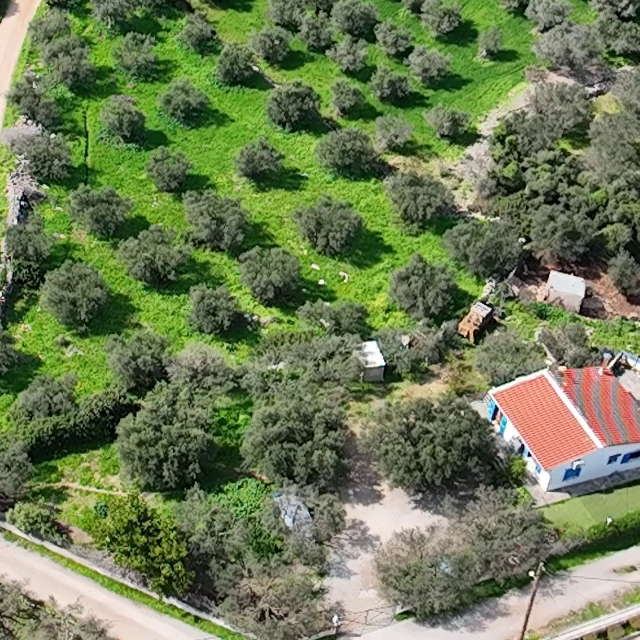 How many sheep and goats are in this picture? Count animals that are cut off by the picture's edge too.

0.